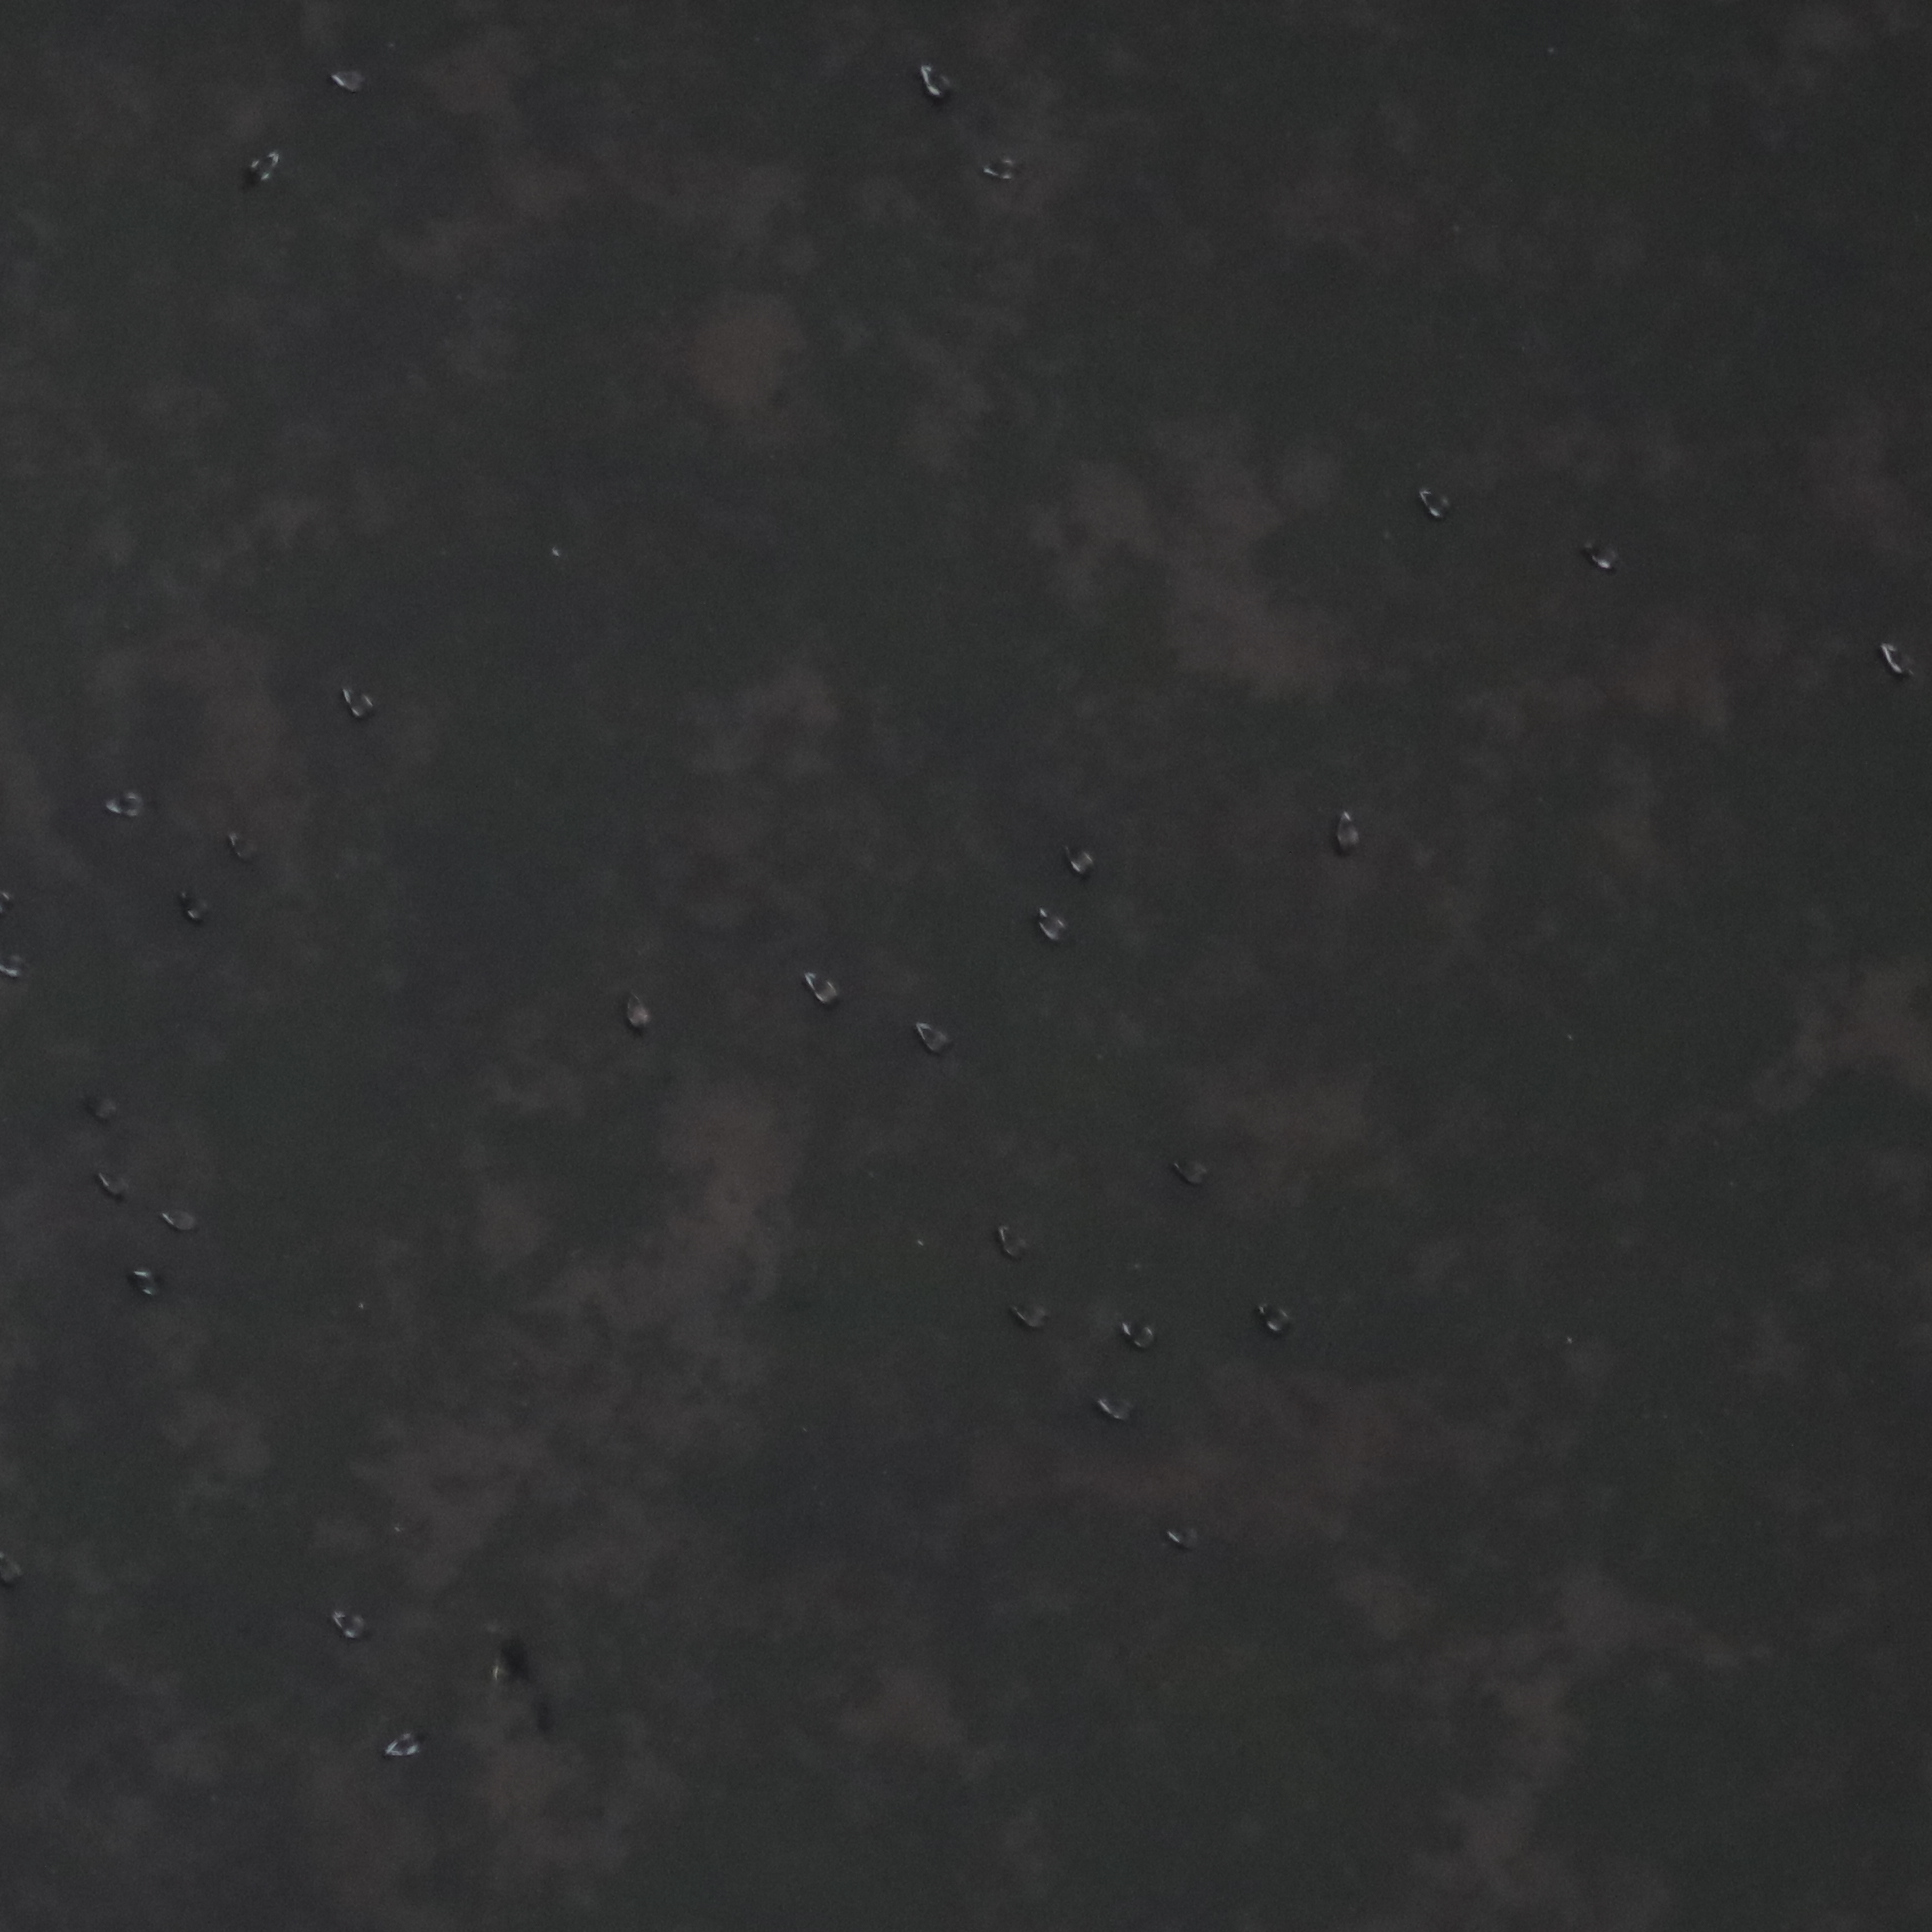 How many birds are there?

32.